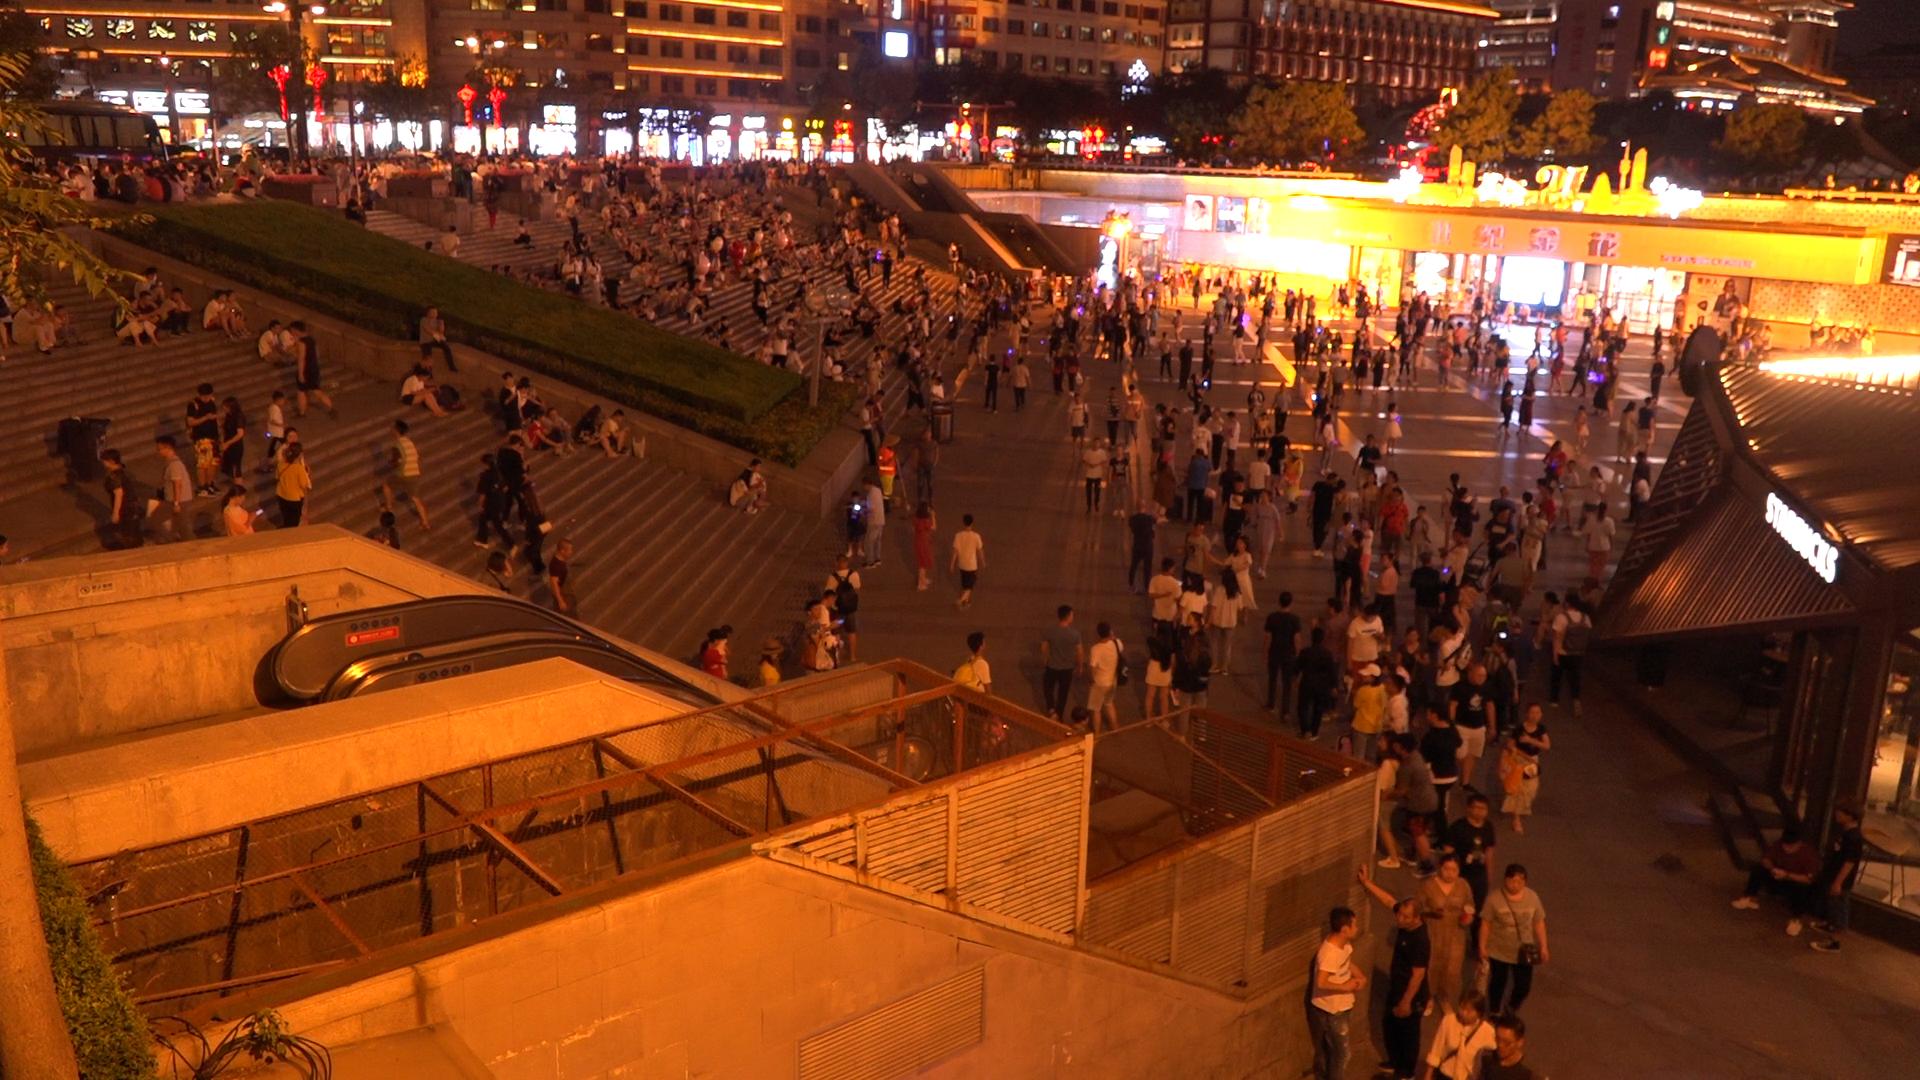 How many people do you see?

515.